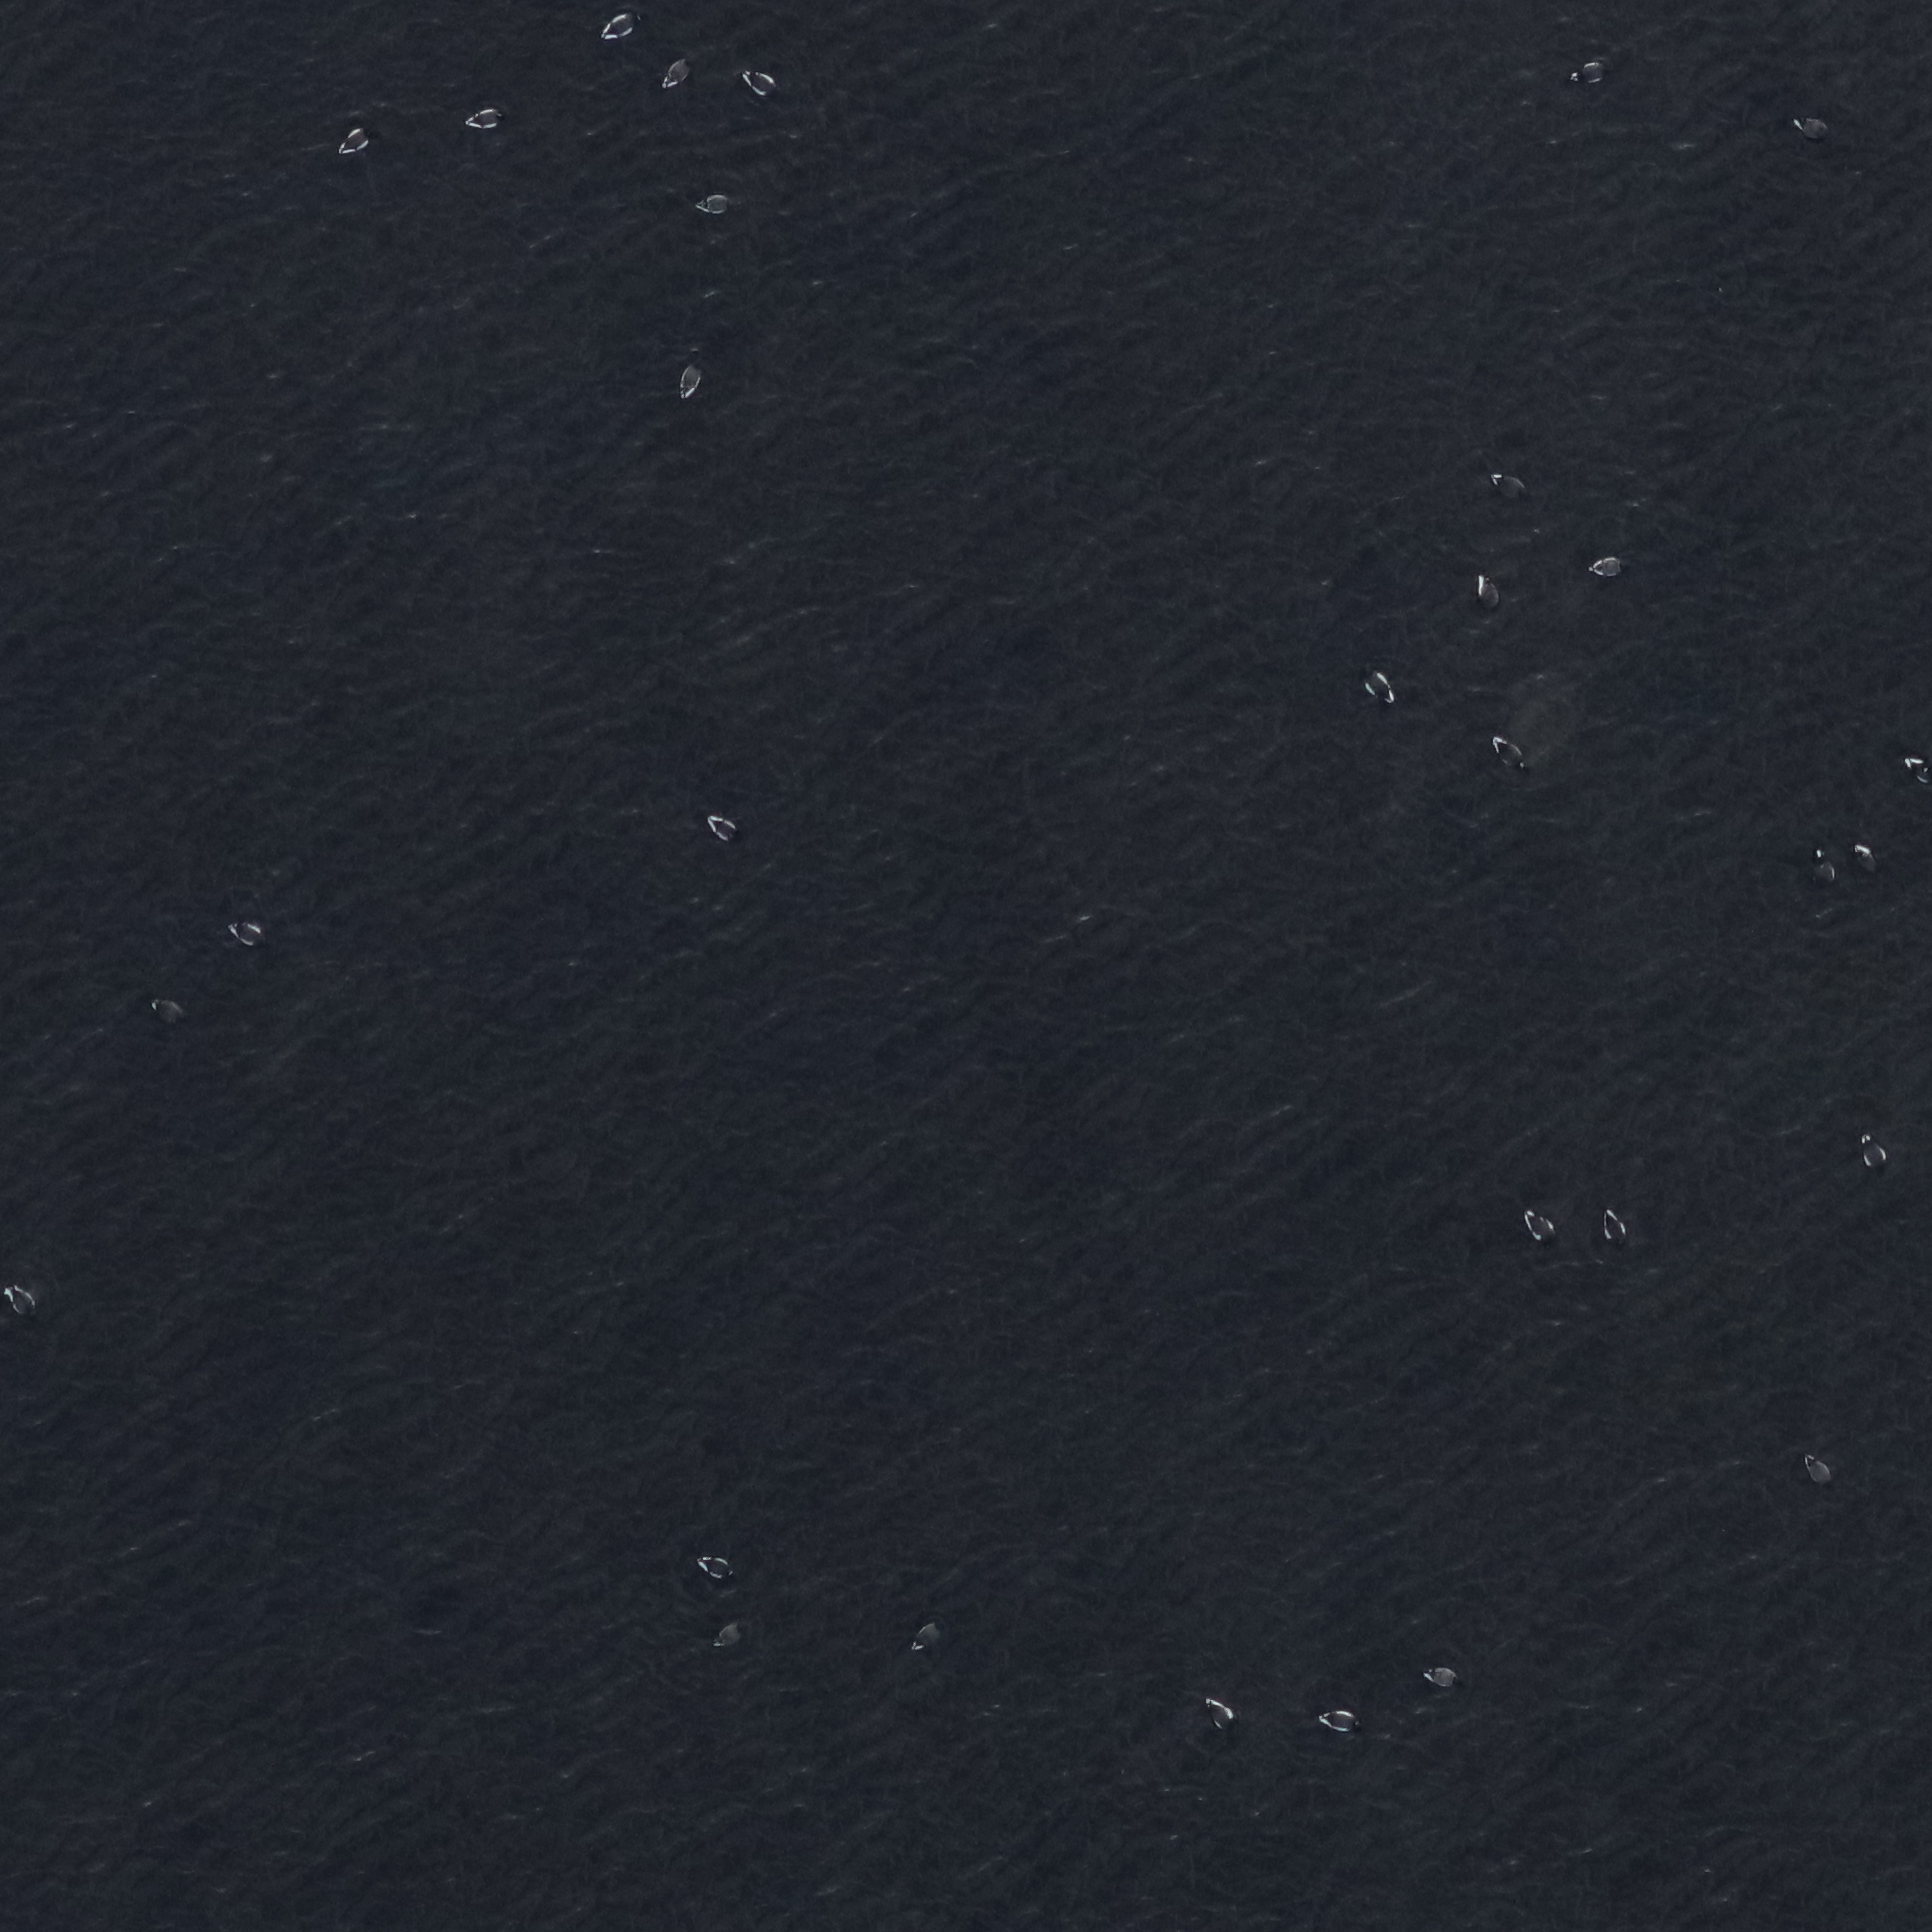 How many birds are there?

31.